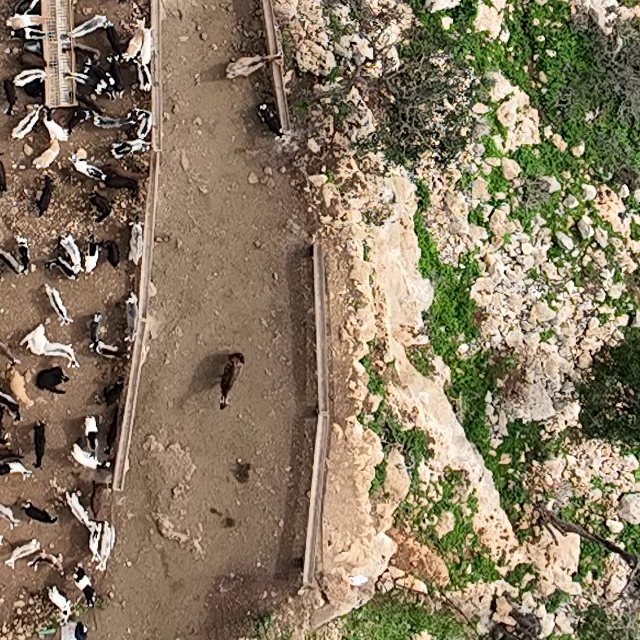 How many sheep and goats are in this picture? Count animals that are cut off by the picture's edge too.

68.